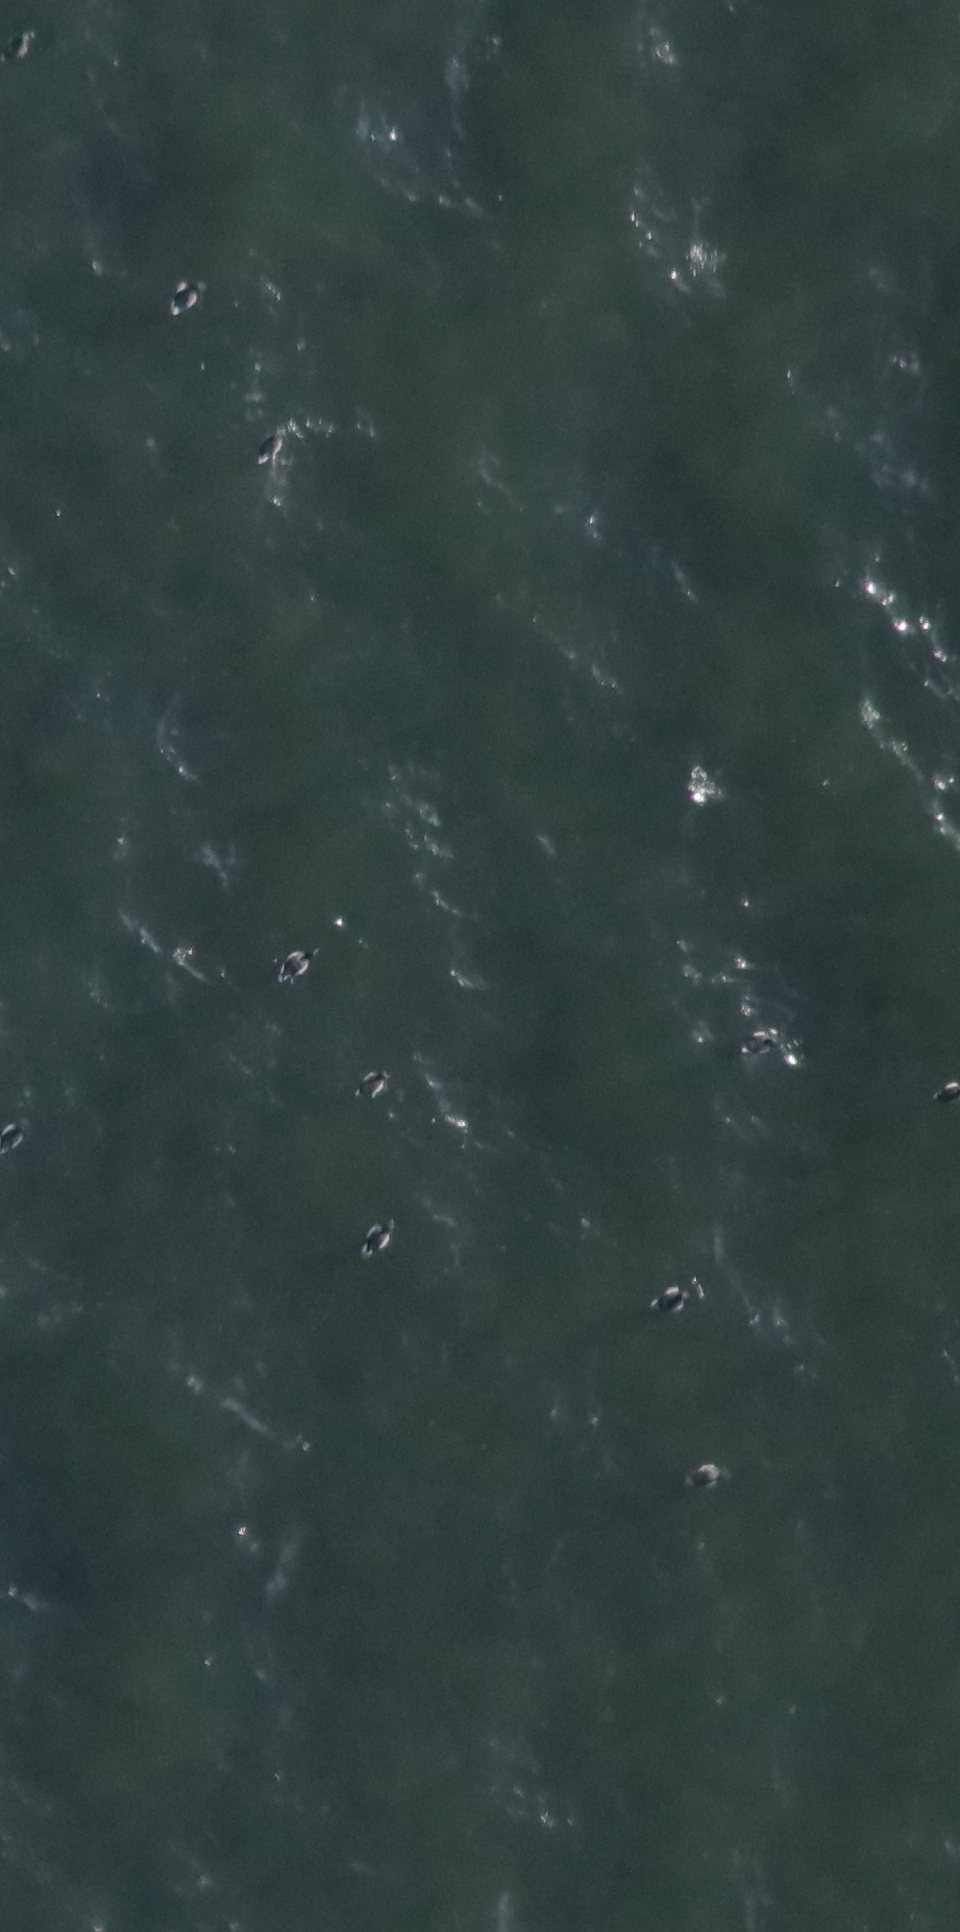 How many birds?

11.